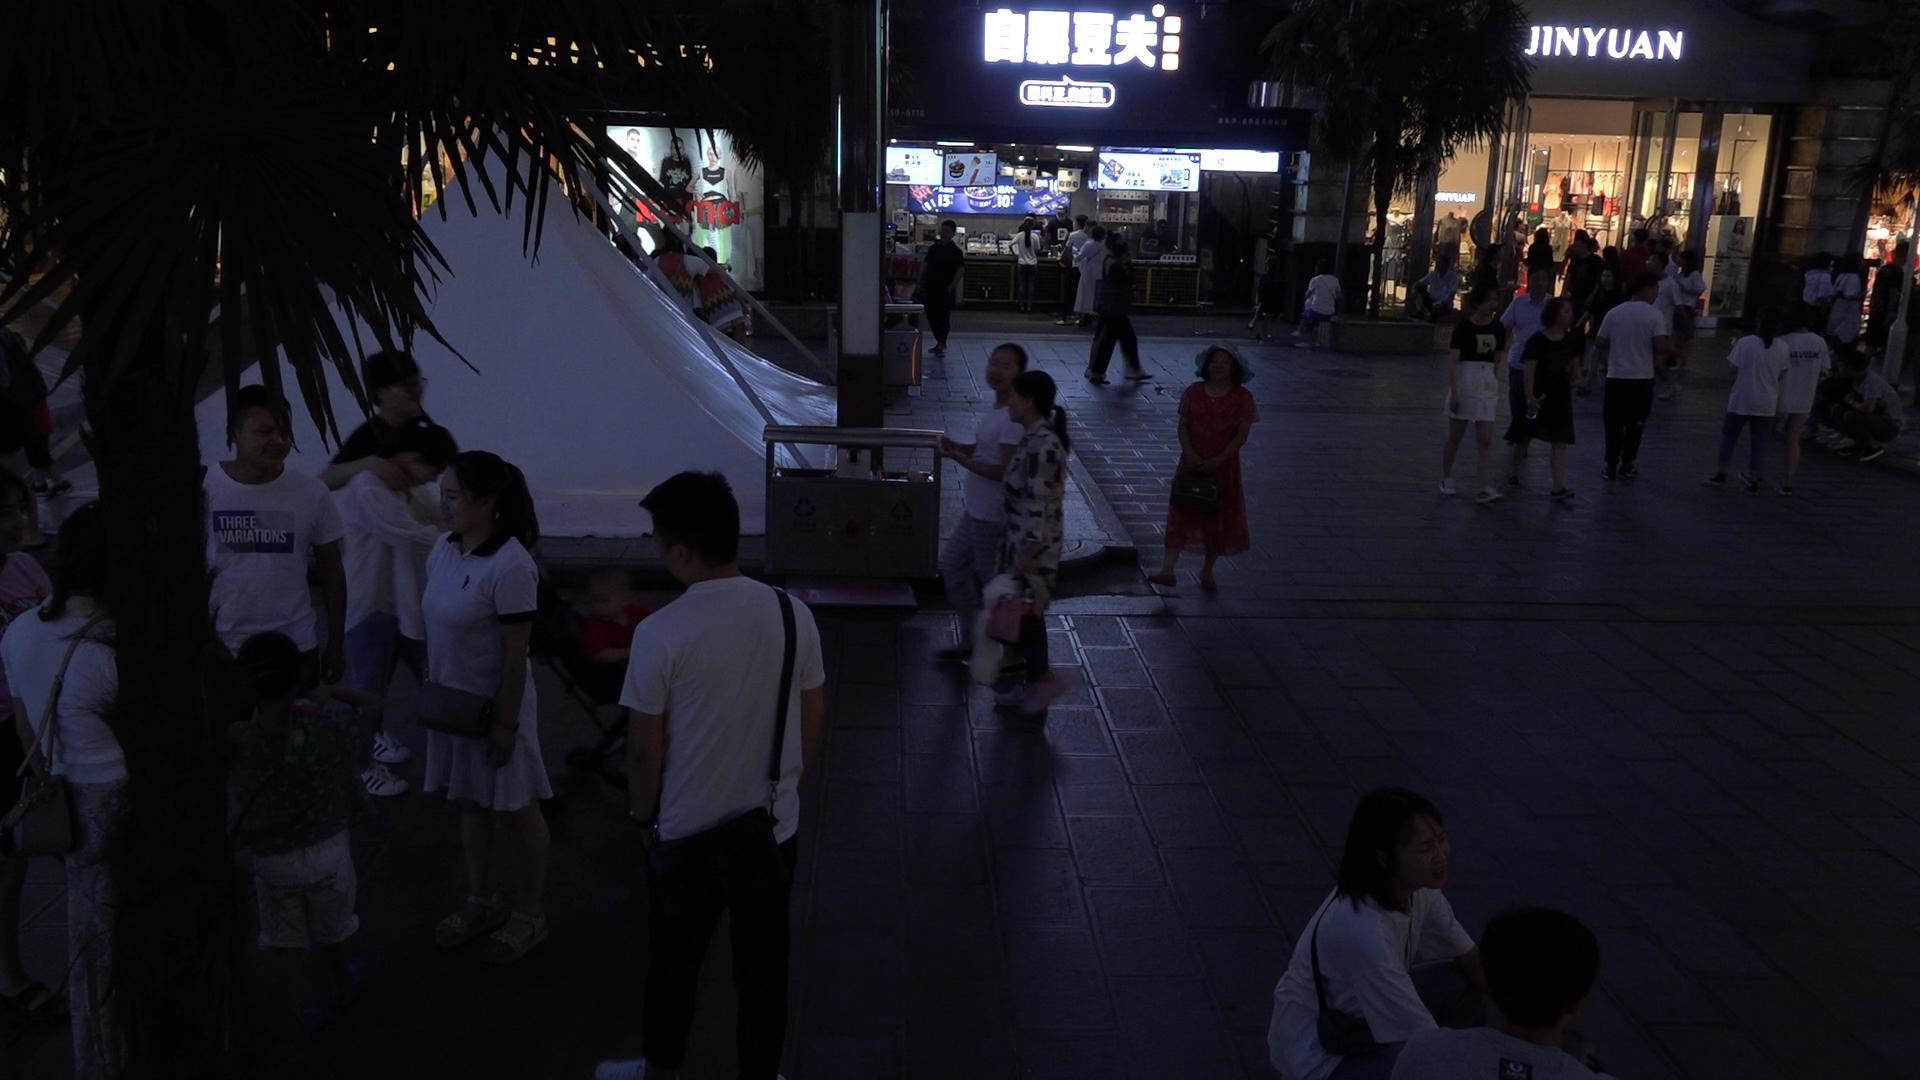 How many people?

40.